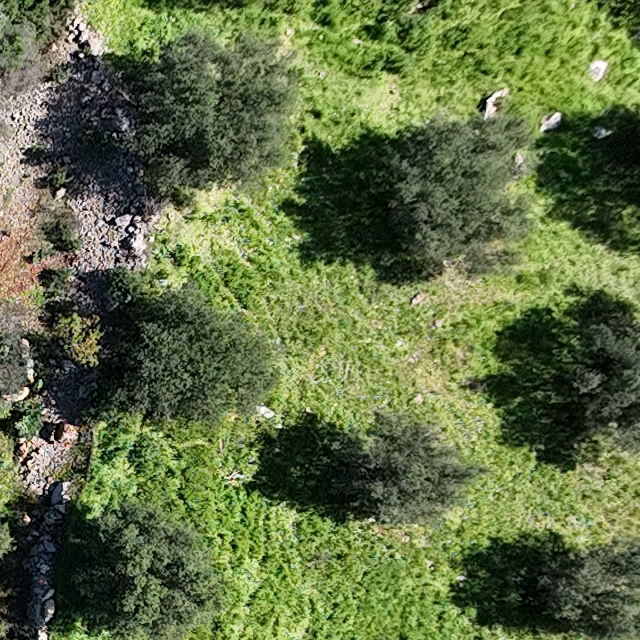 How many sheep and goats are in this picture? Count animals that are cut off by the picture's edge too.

9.